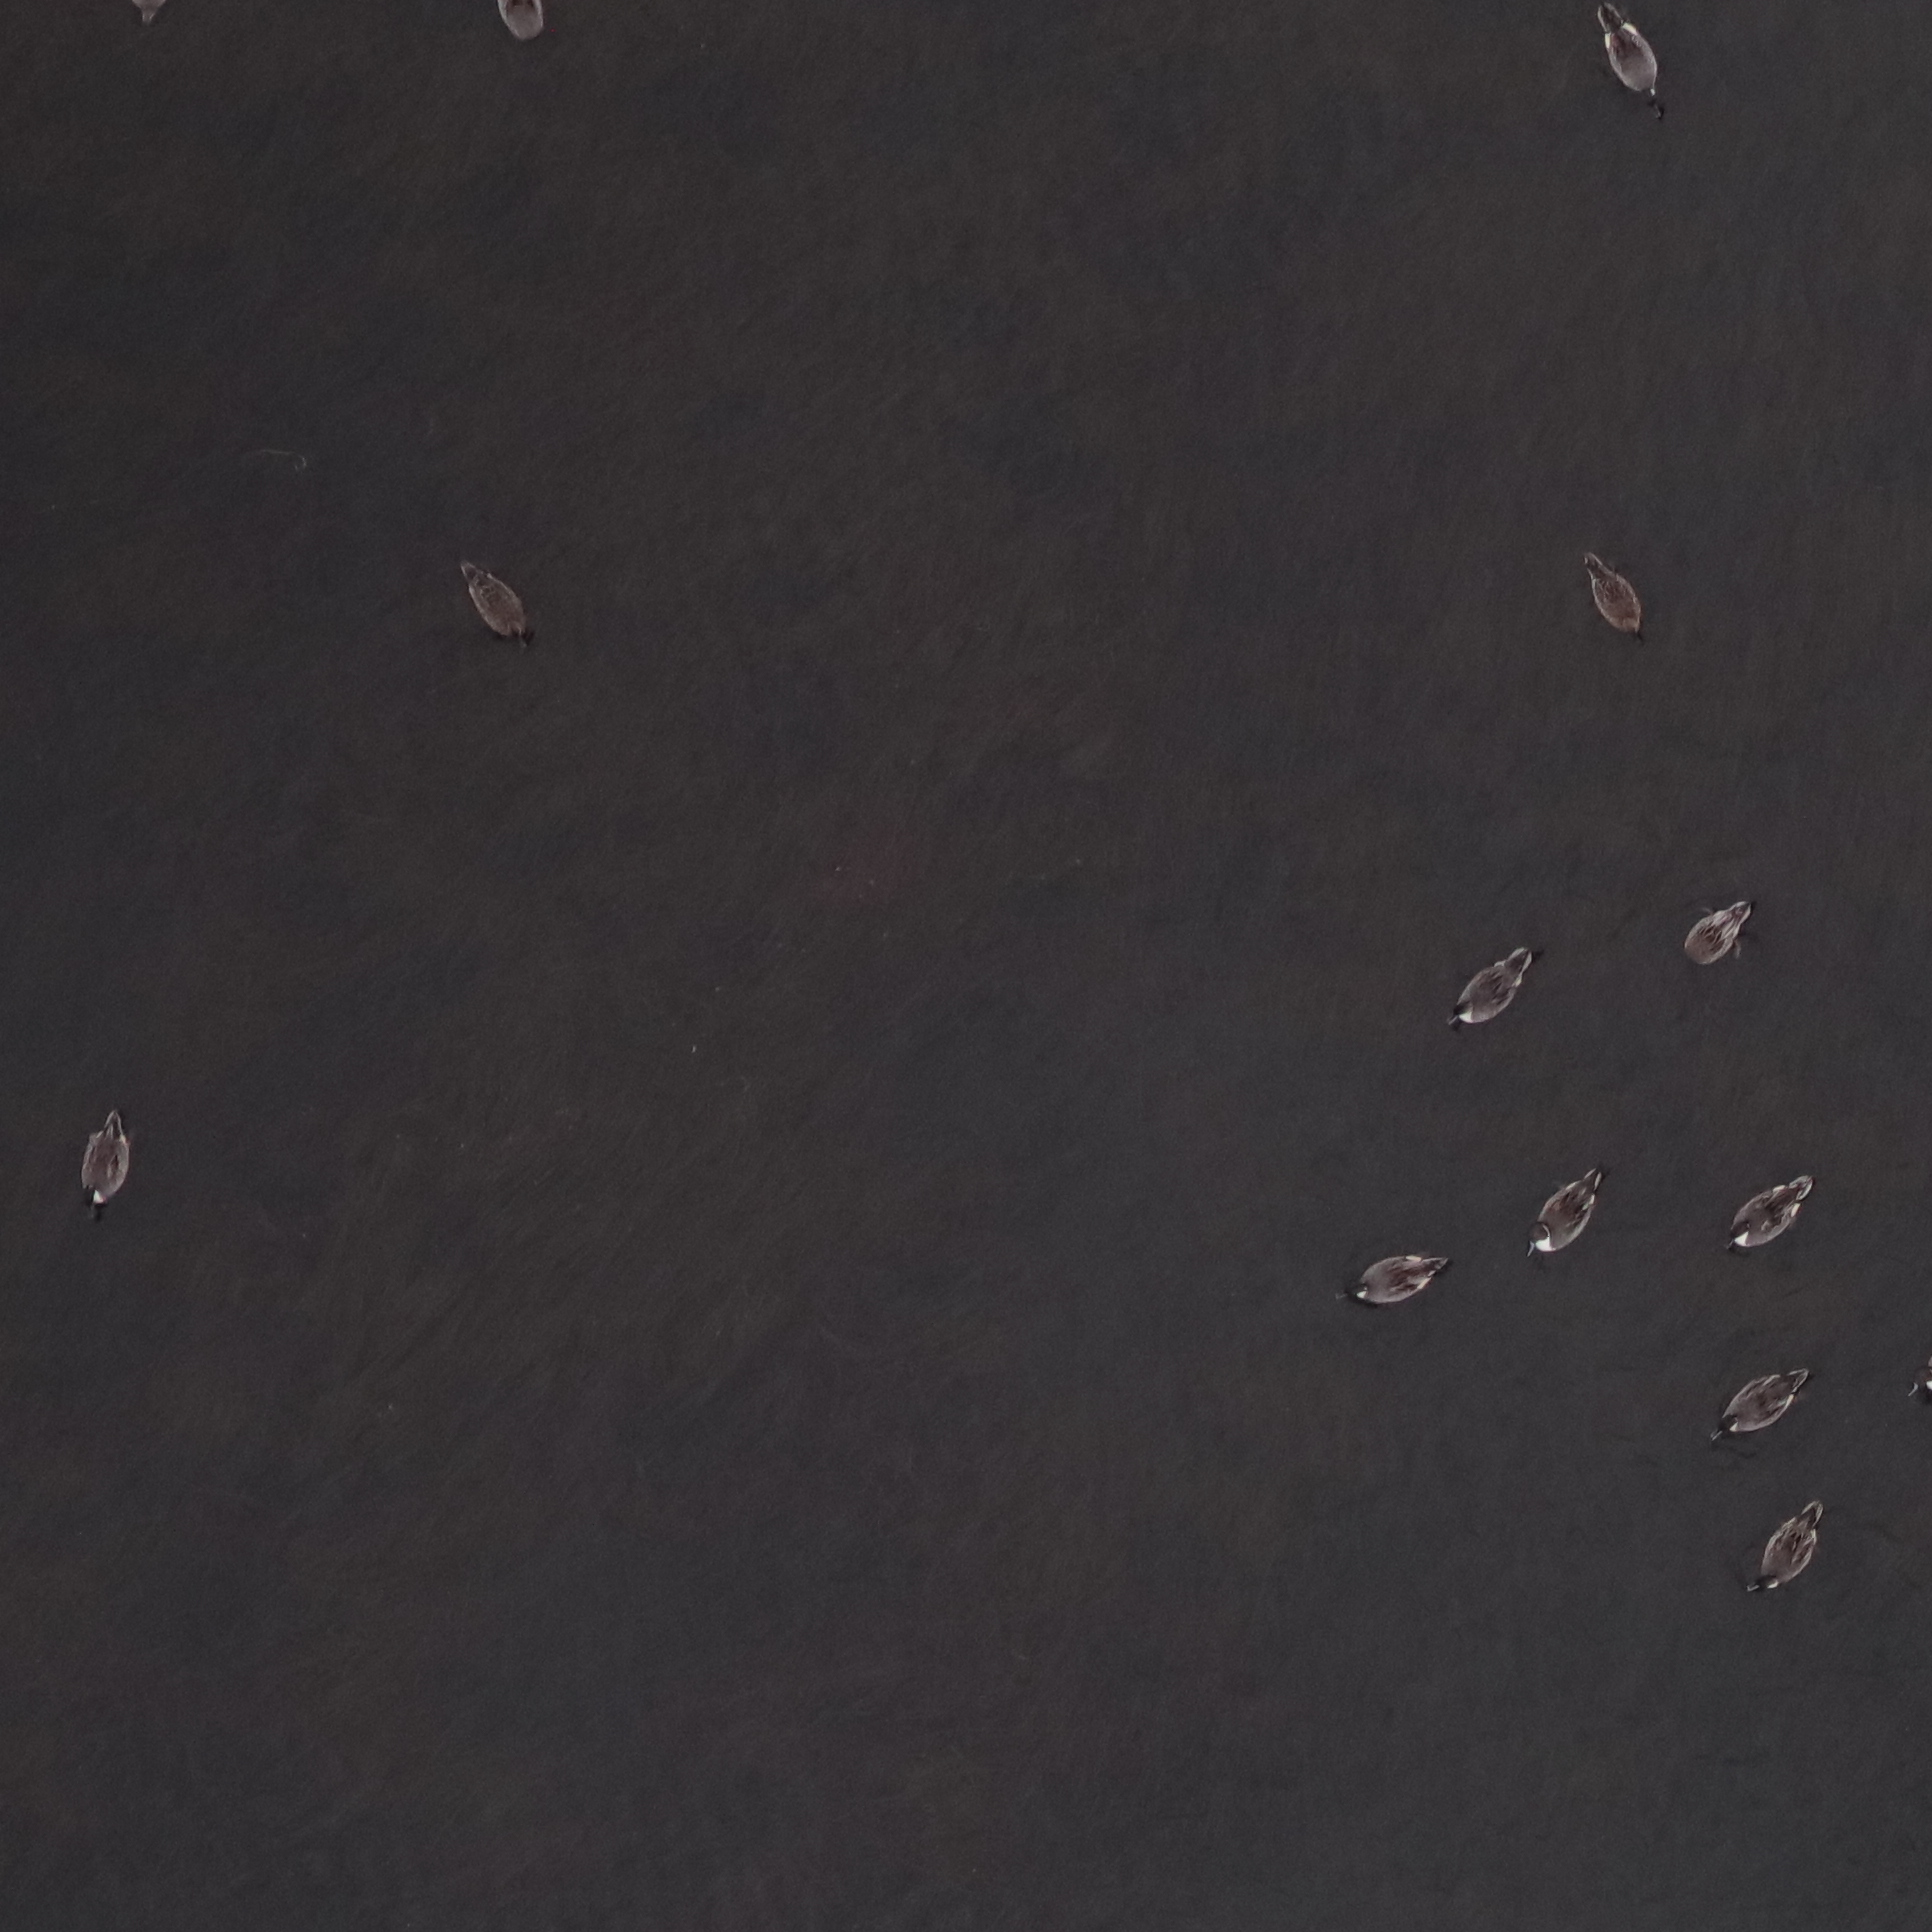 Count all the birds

12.